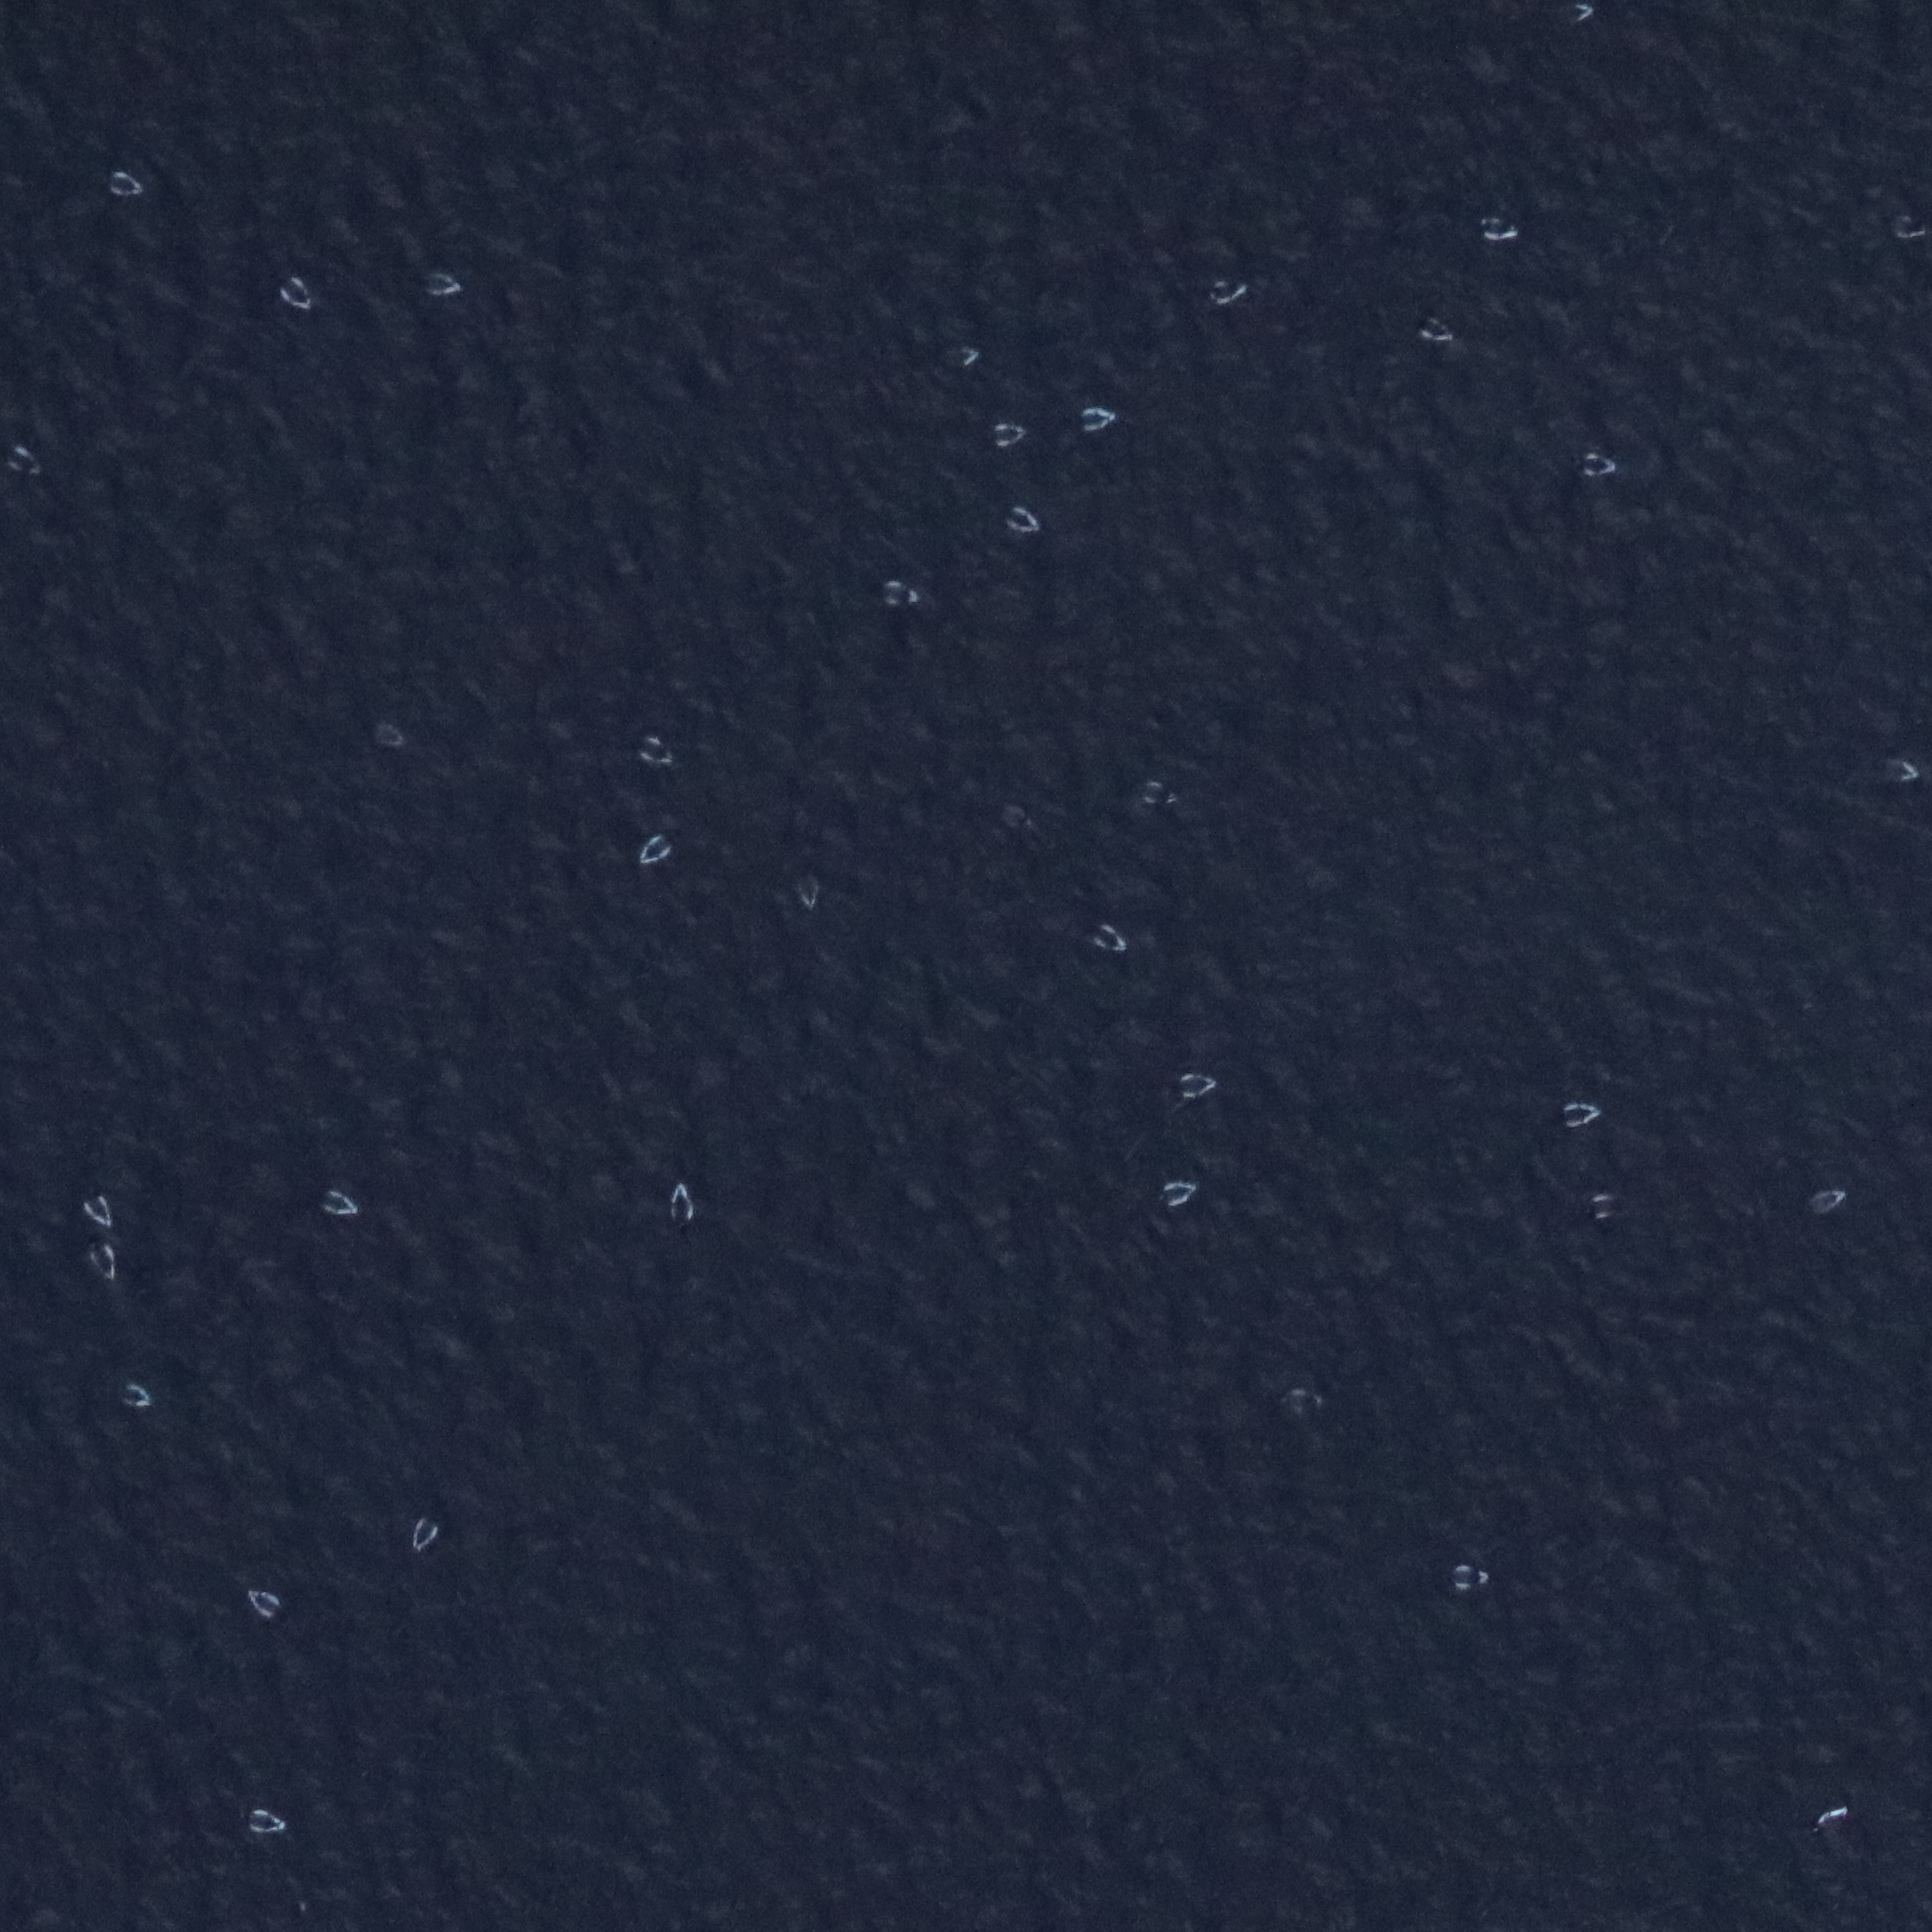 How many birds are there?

38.